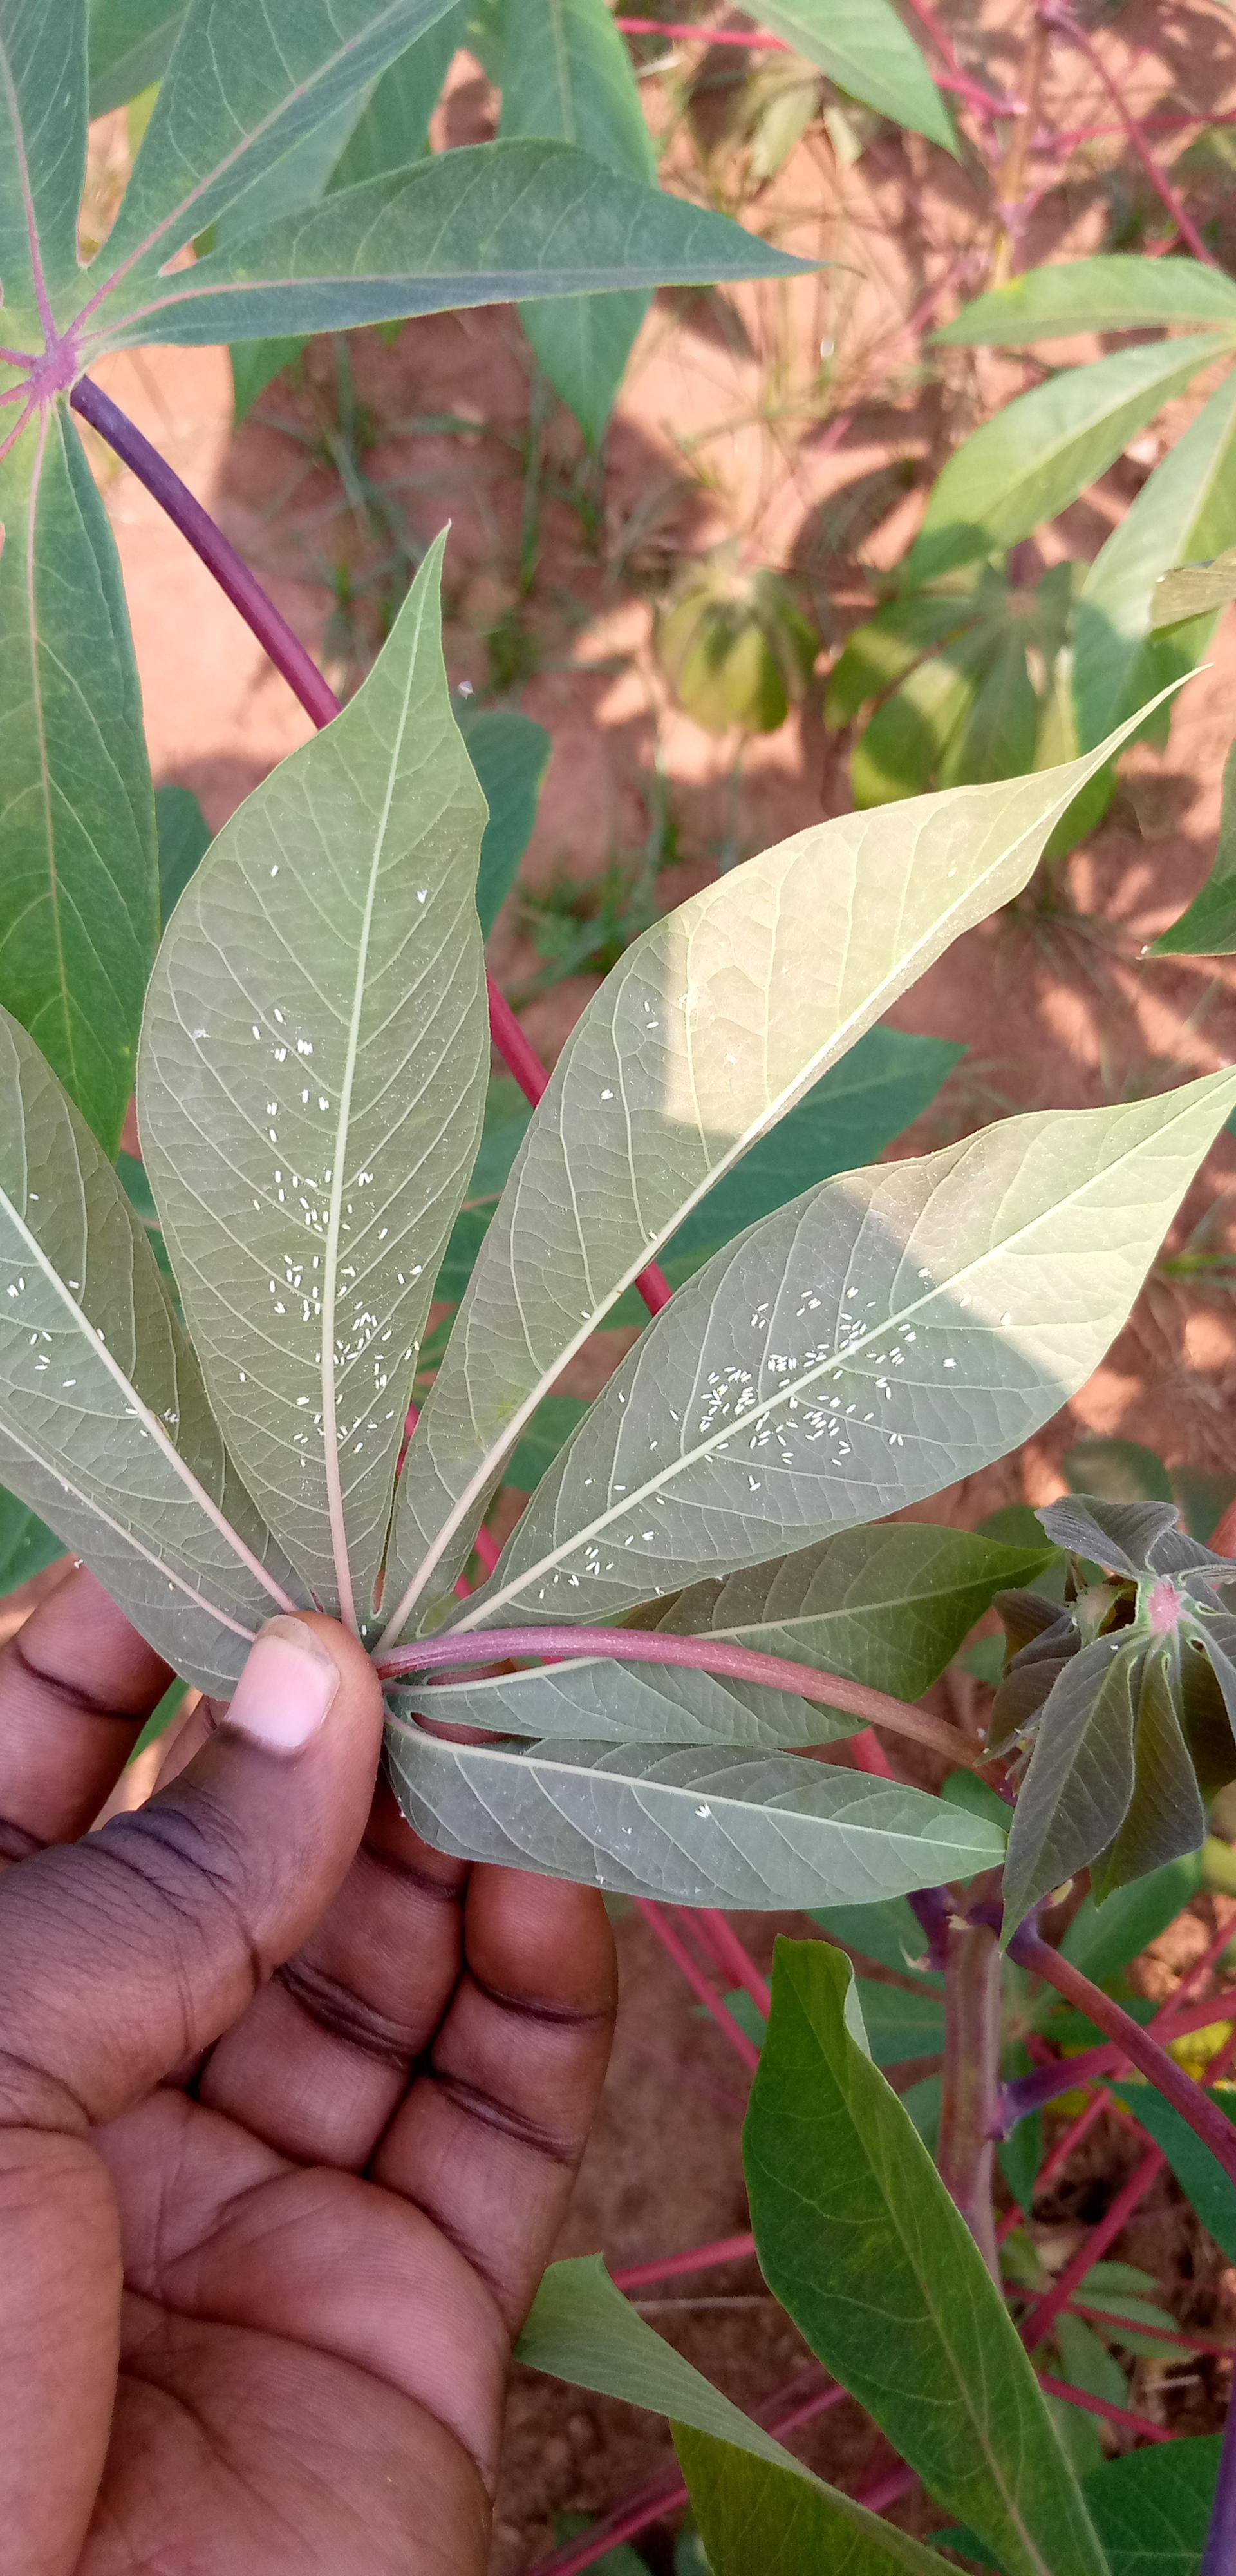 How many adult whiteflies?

242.